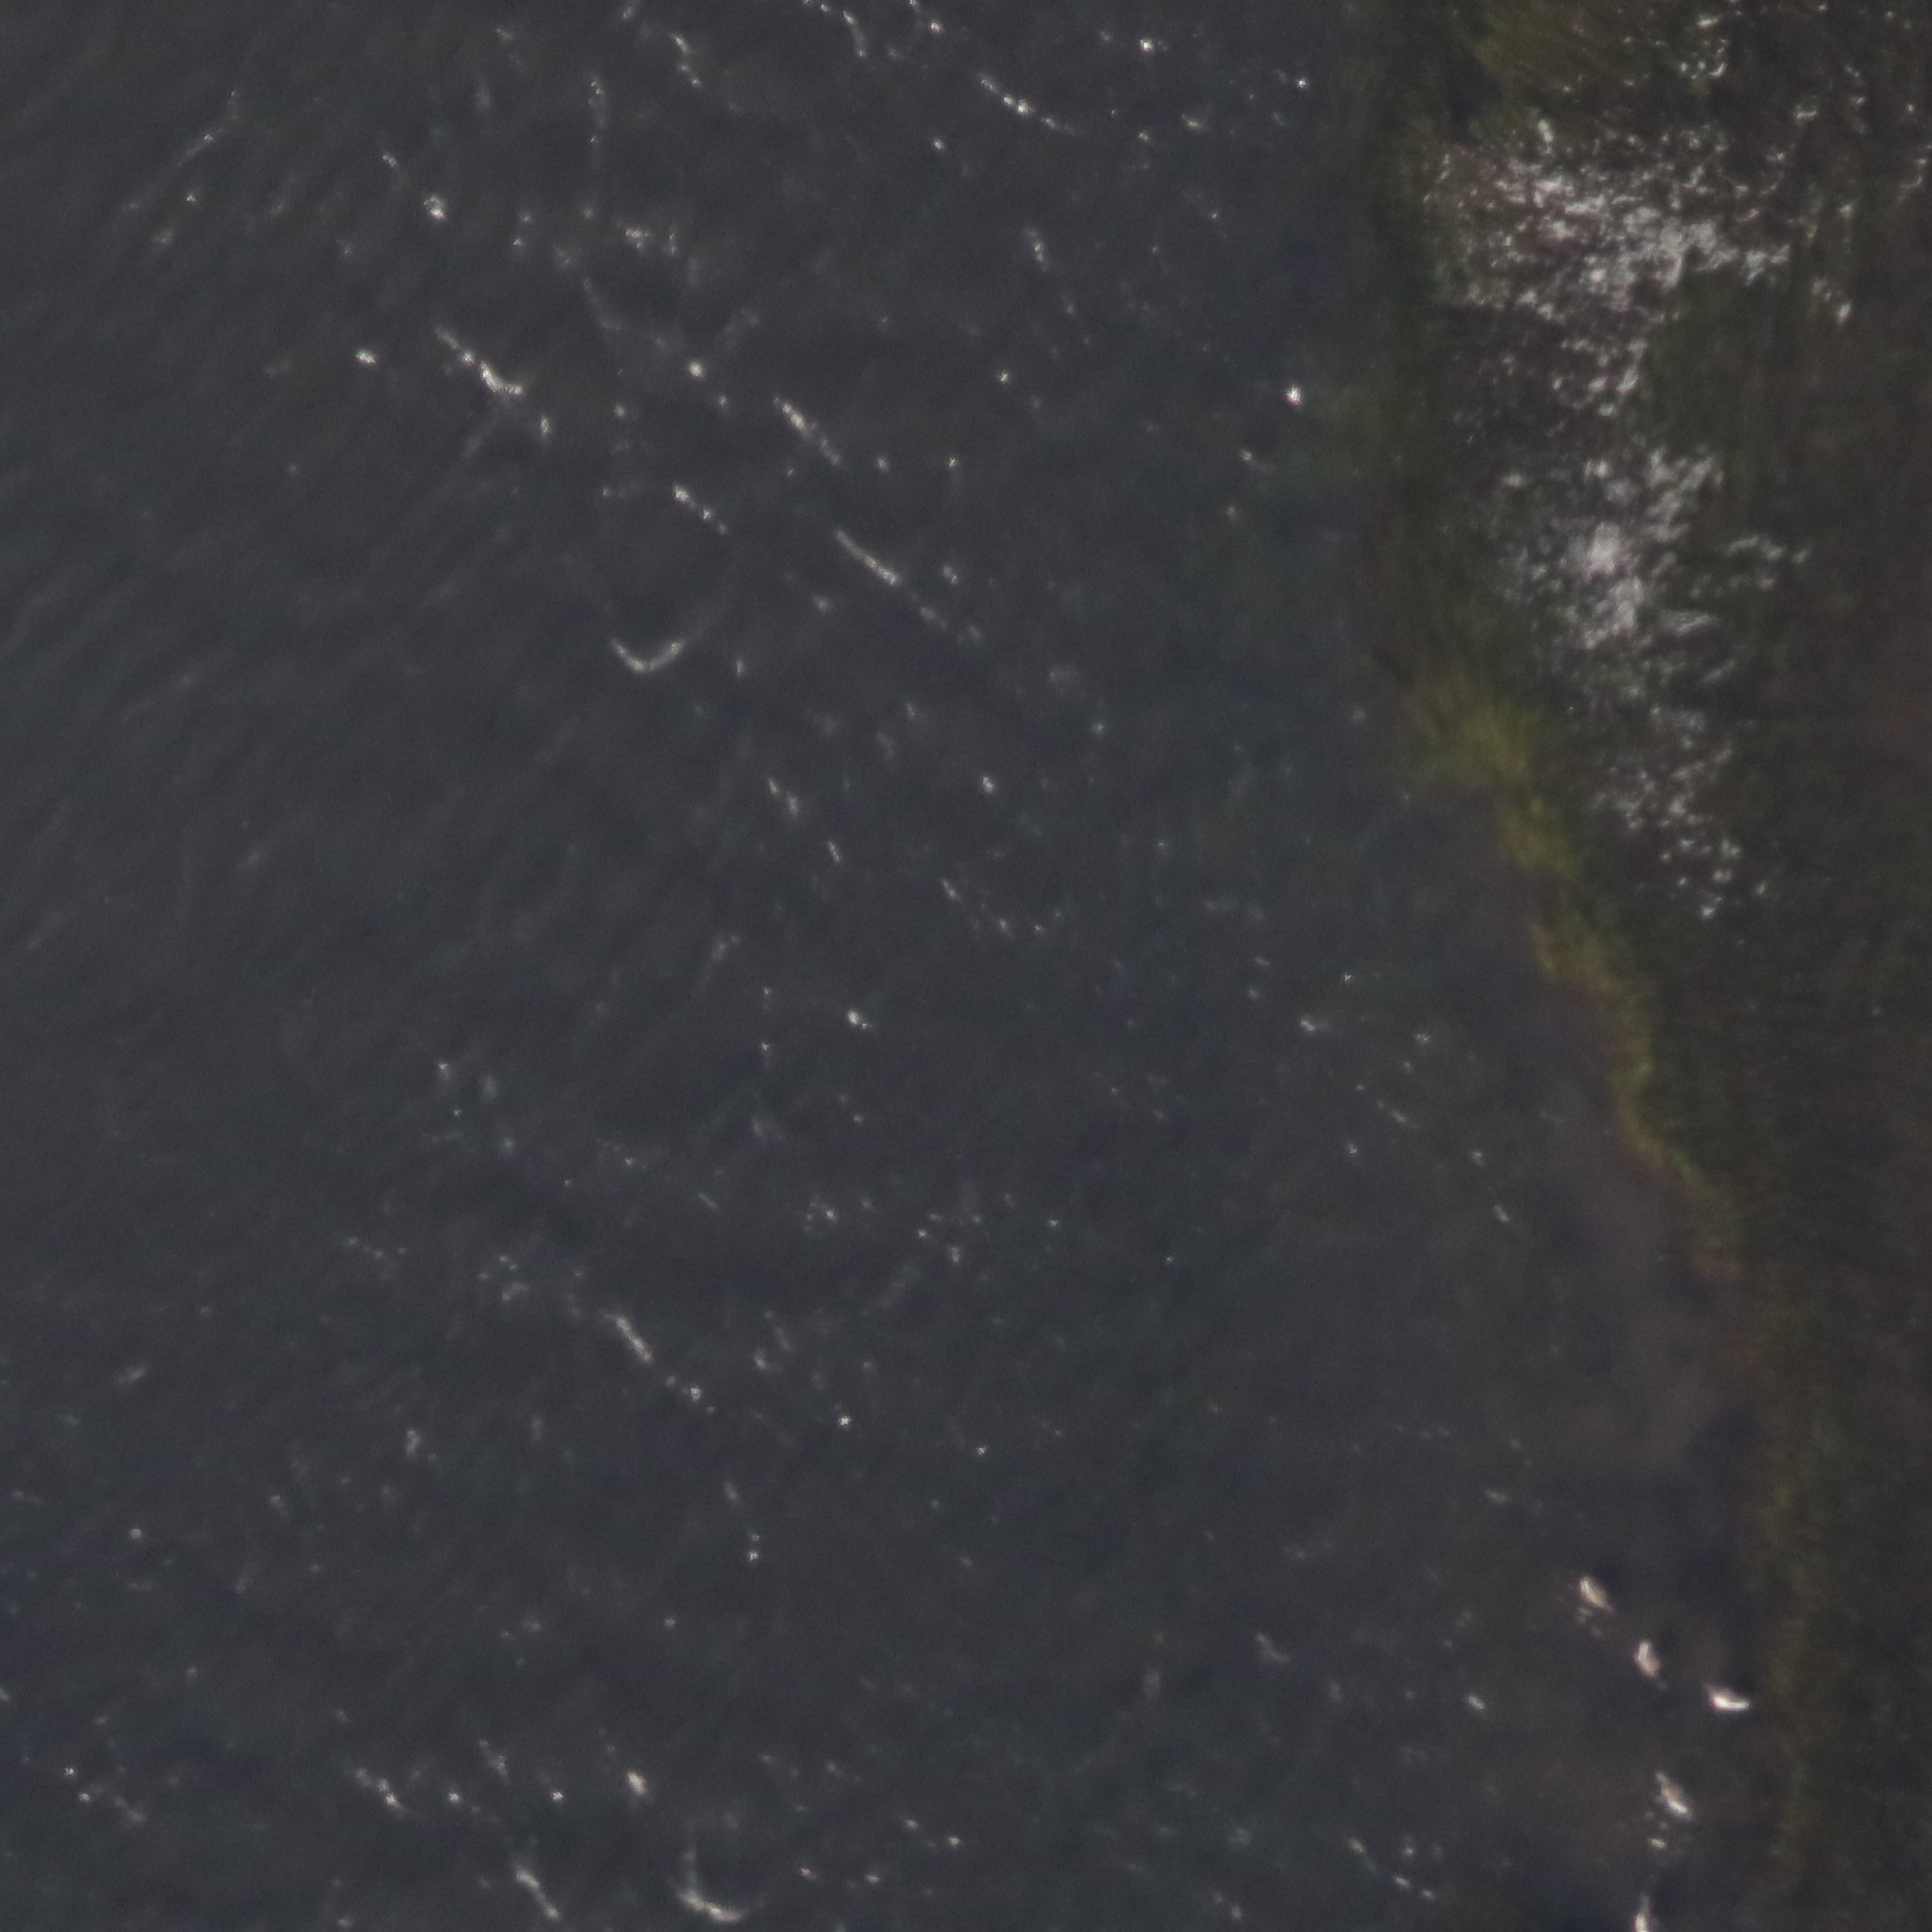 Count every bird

5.